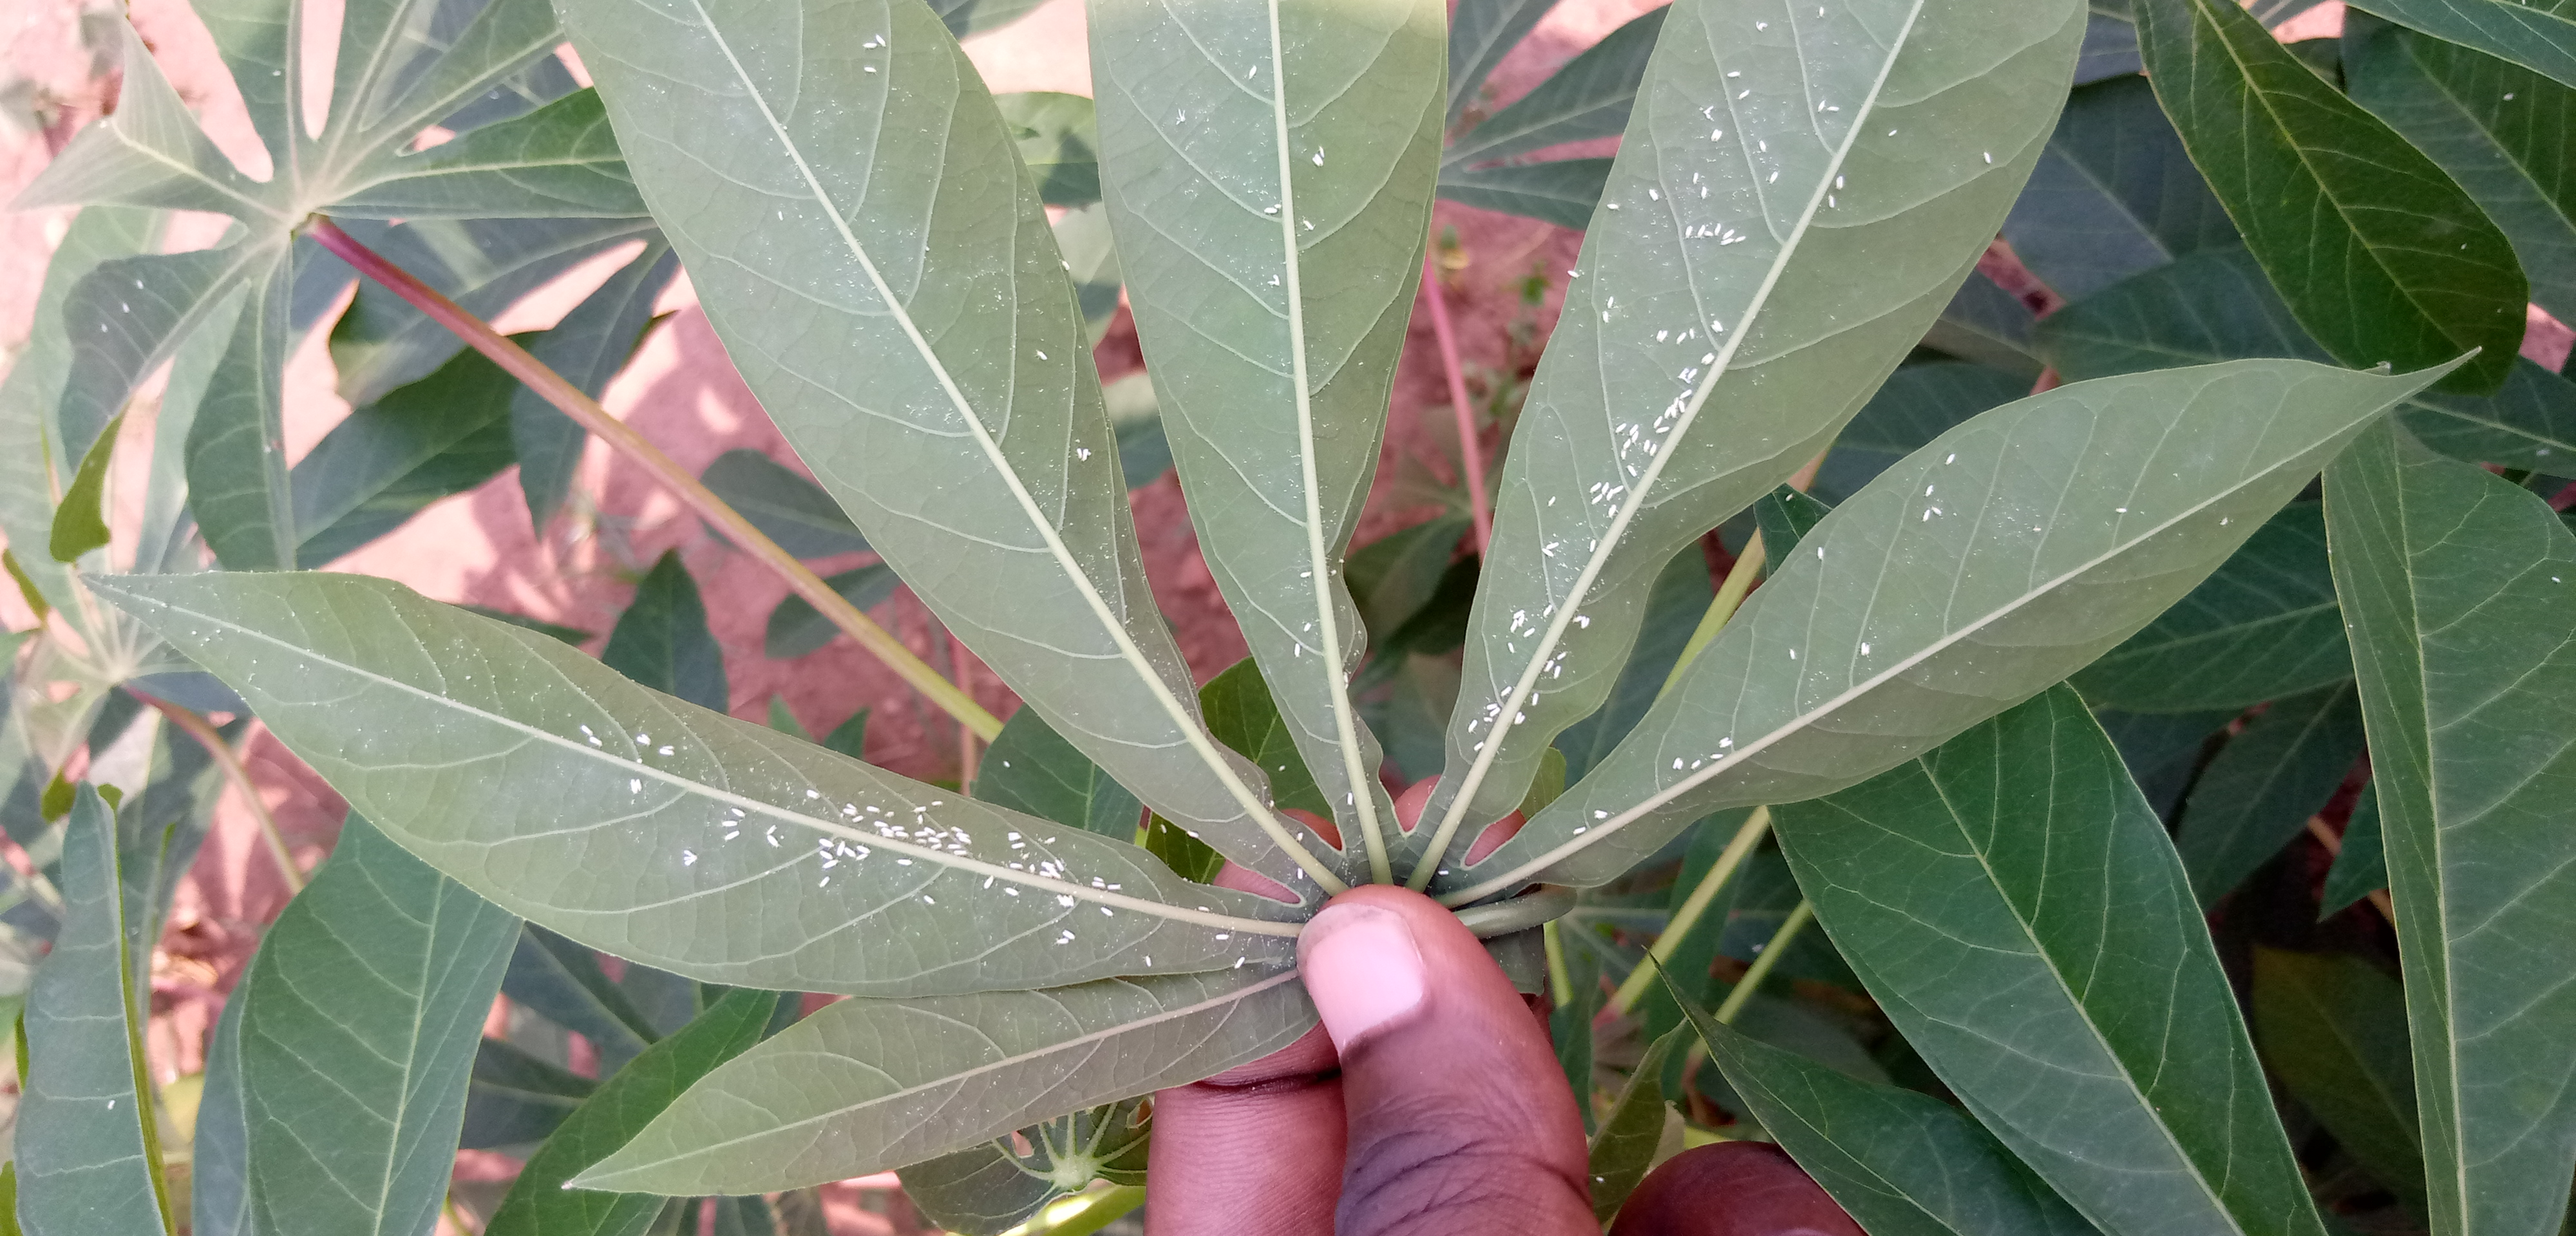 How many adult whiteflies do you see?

195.